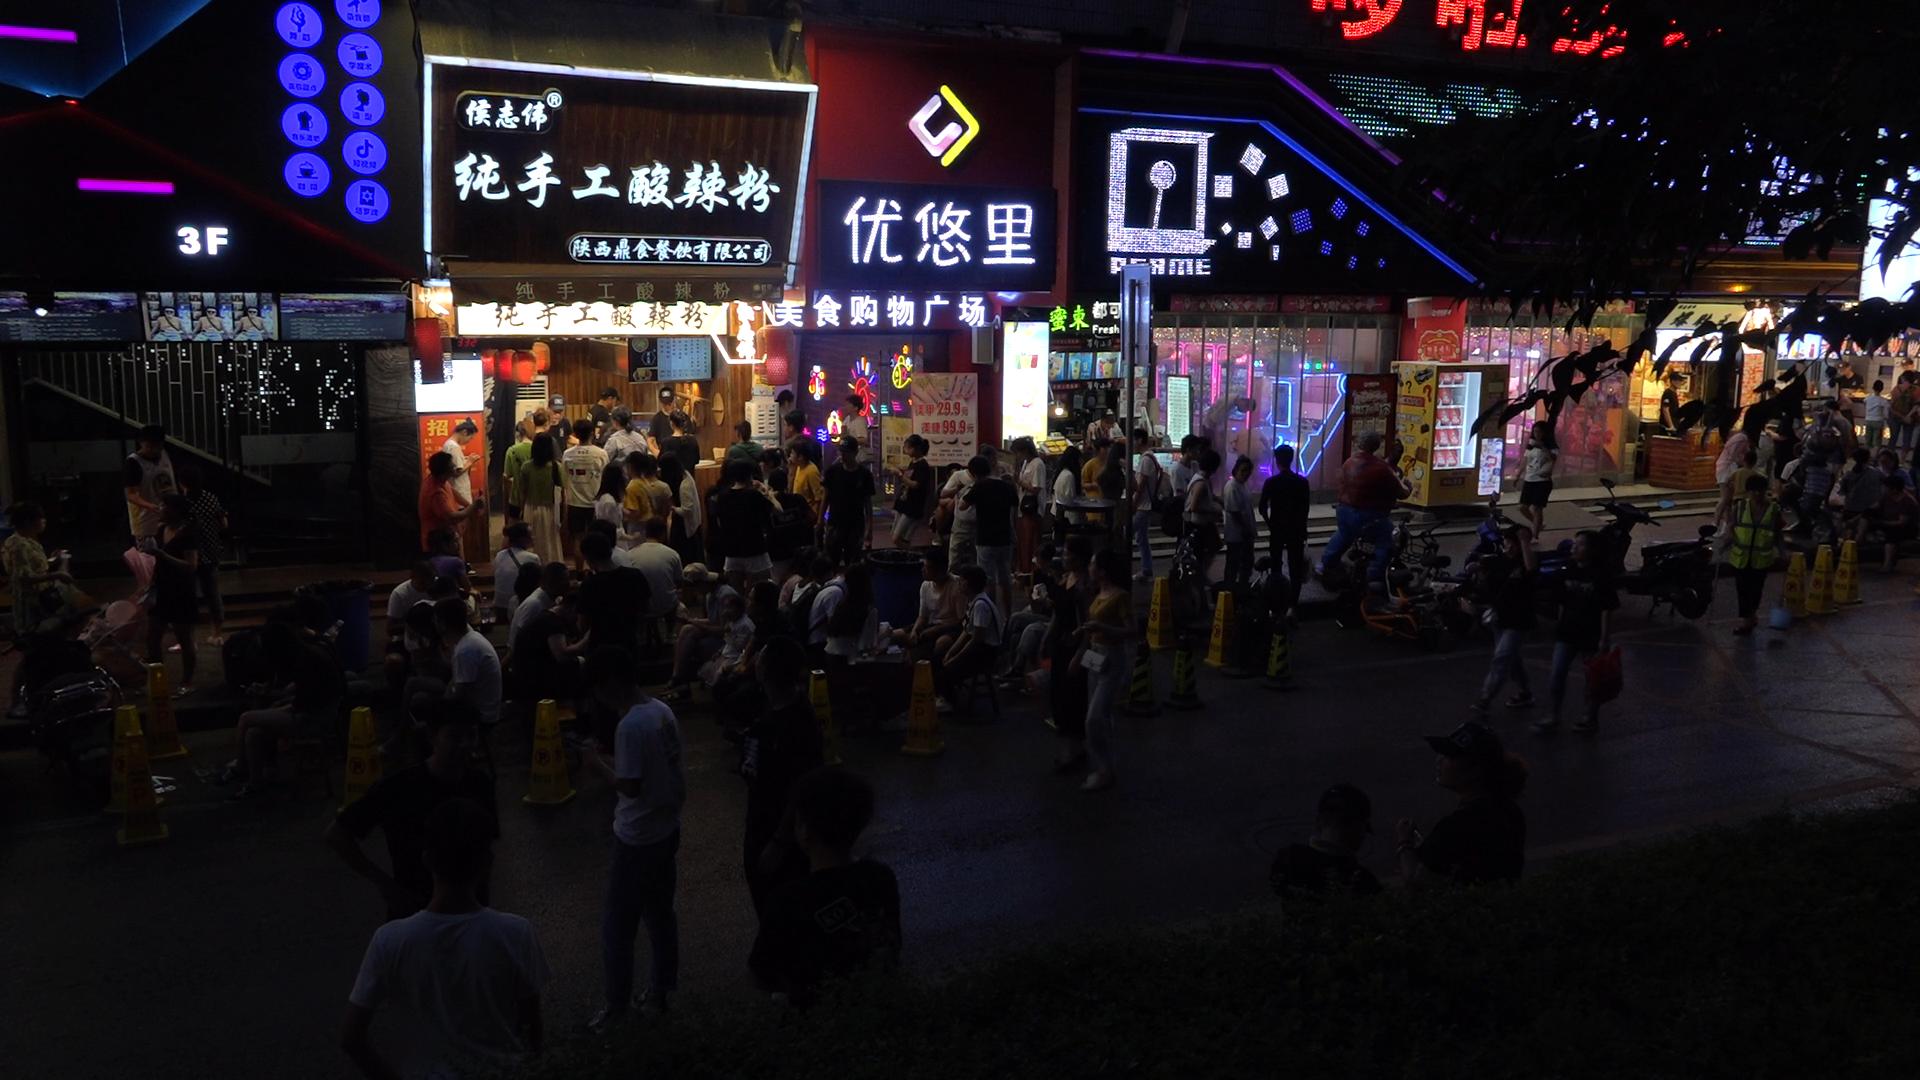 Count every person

89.